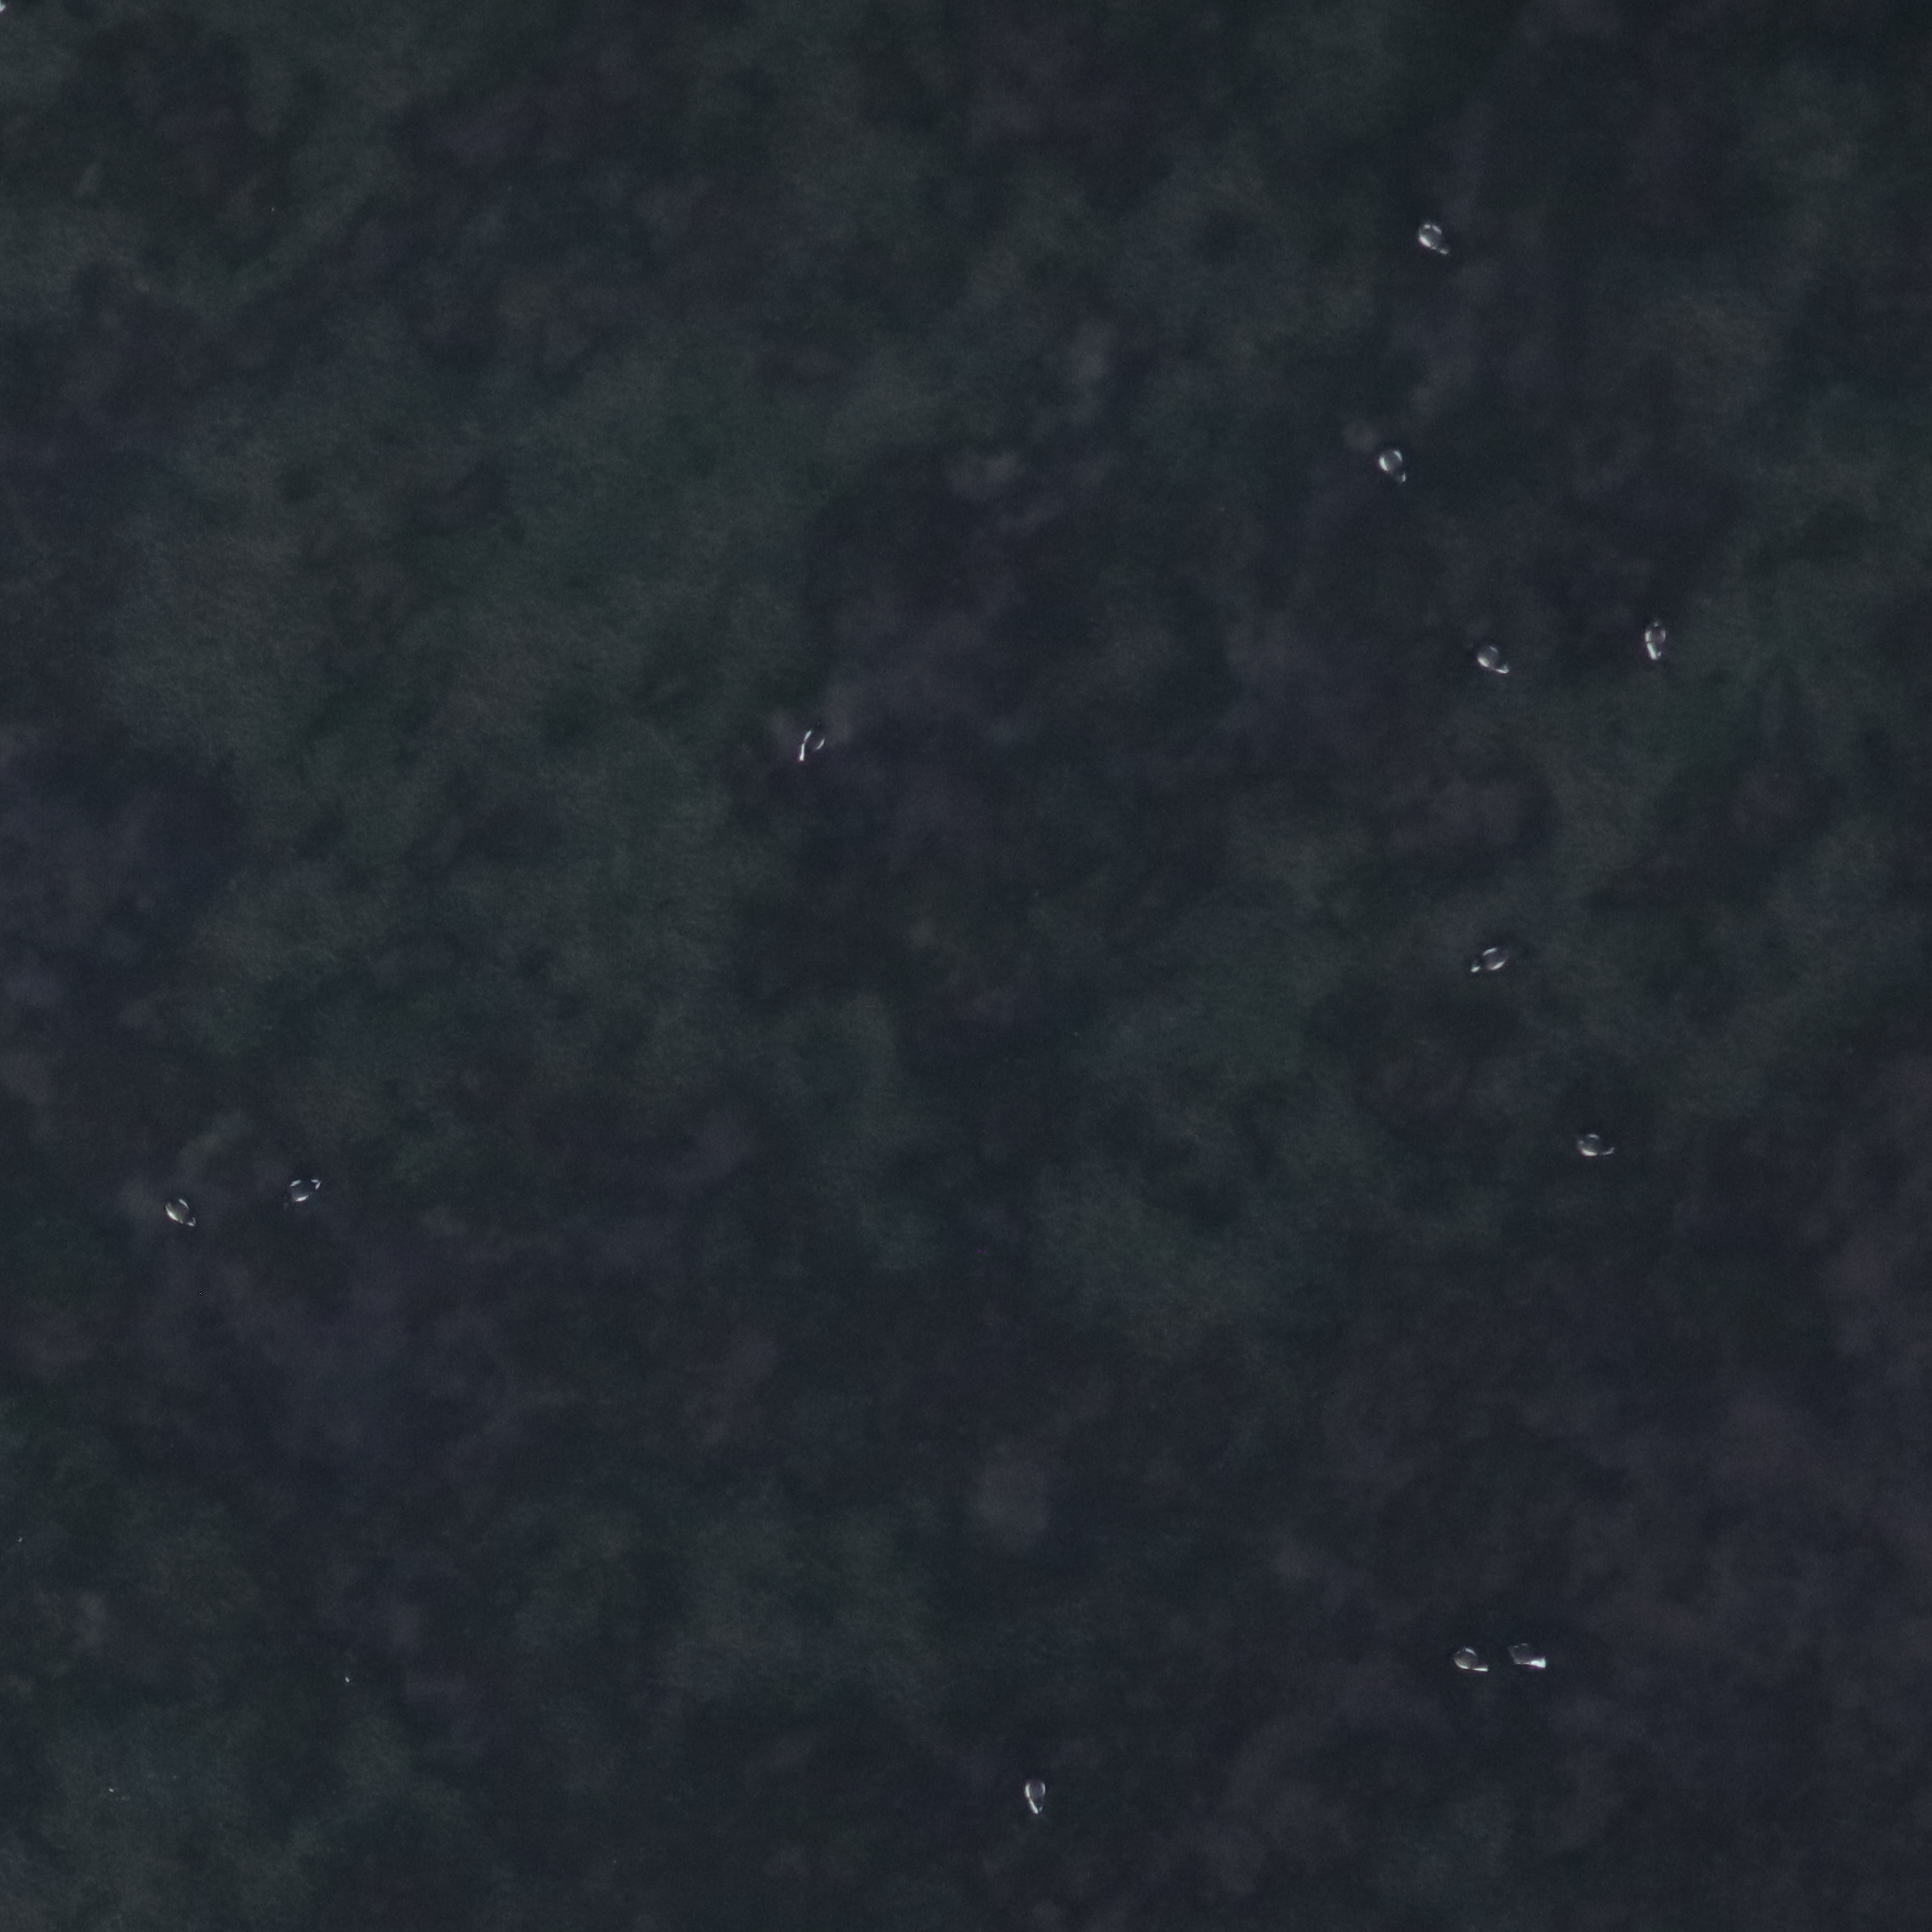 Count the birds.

12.